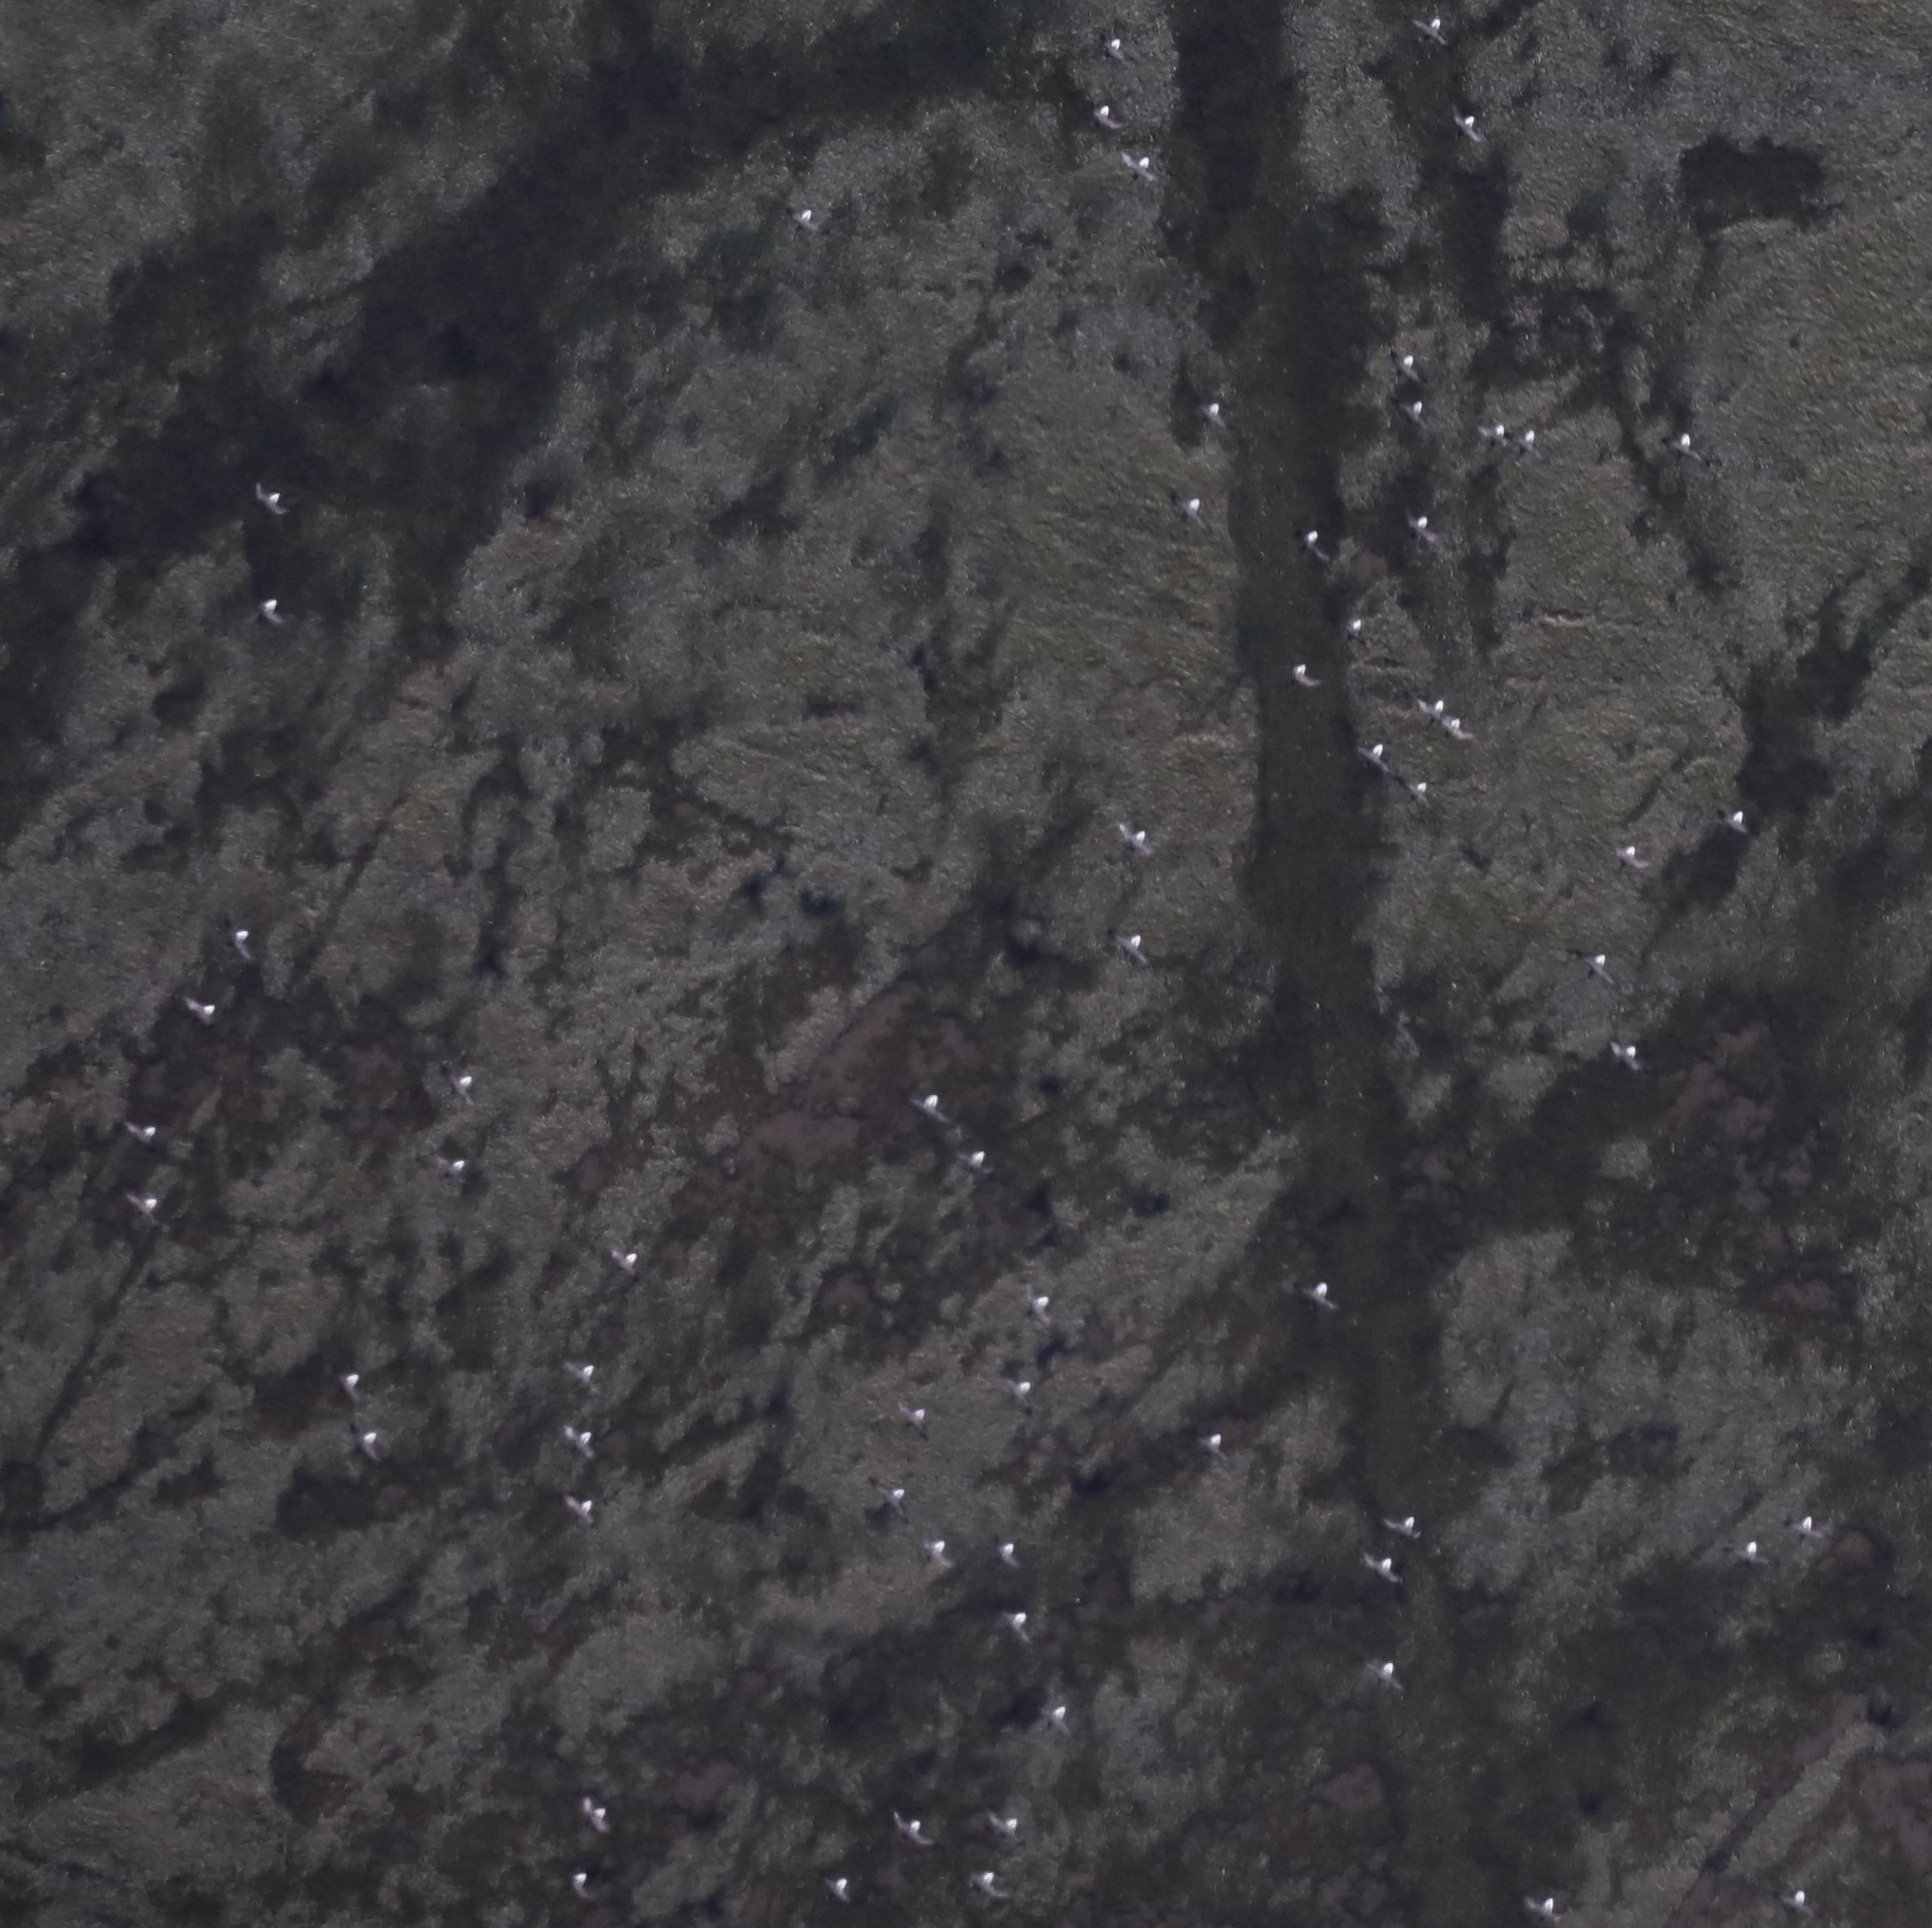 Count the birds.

66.